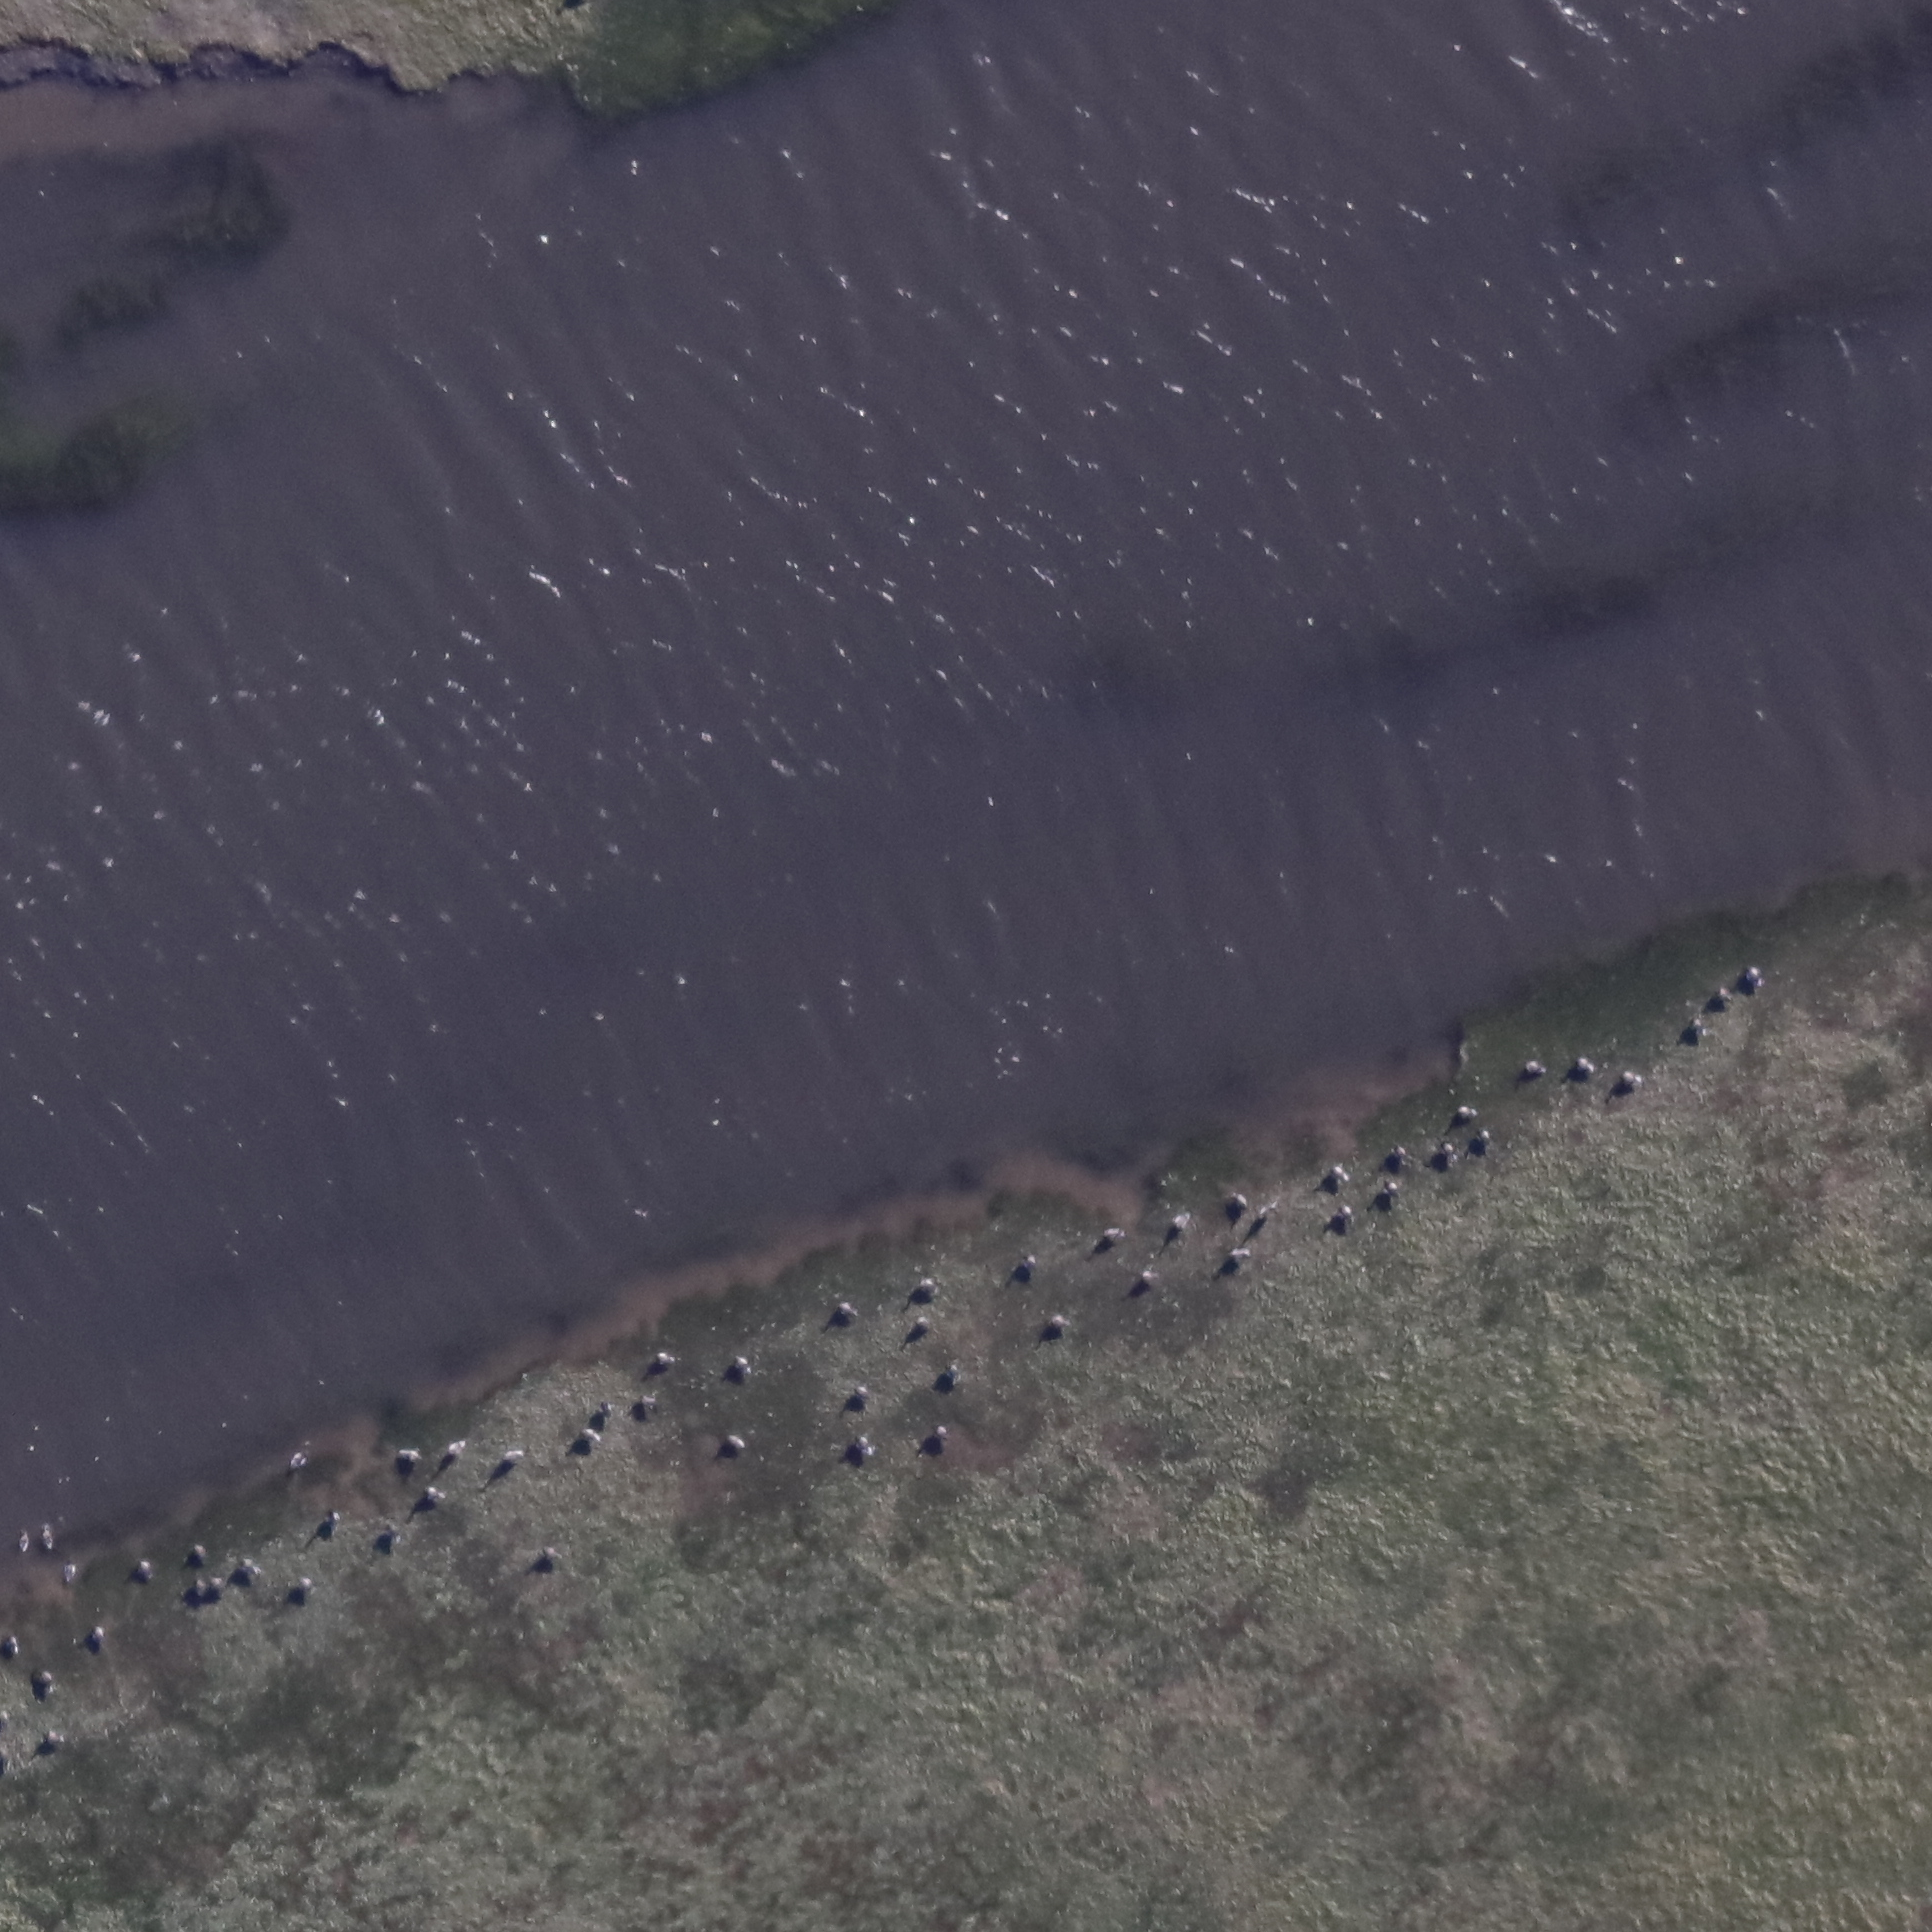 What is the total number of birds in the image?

56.